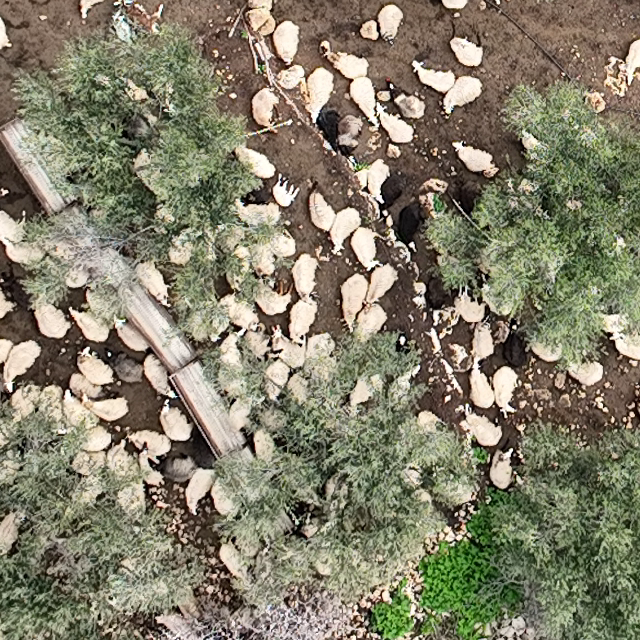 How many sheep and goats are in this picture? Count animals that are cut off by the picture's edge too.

119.